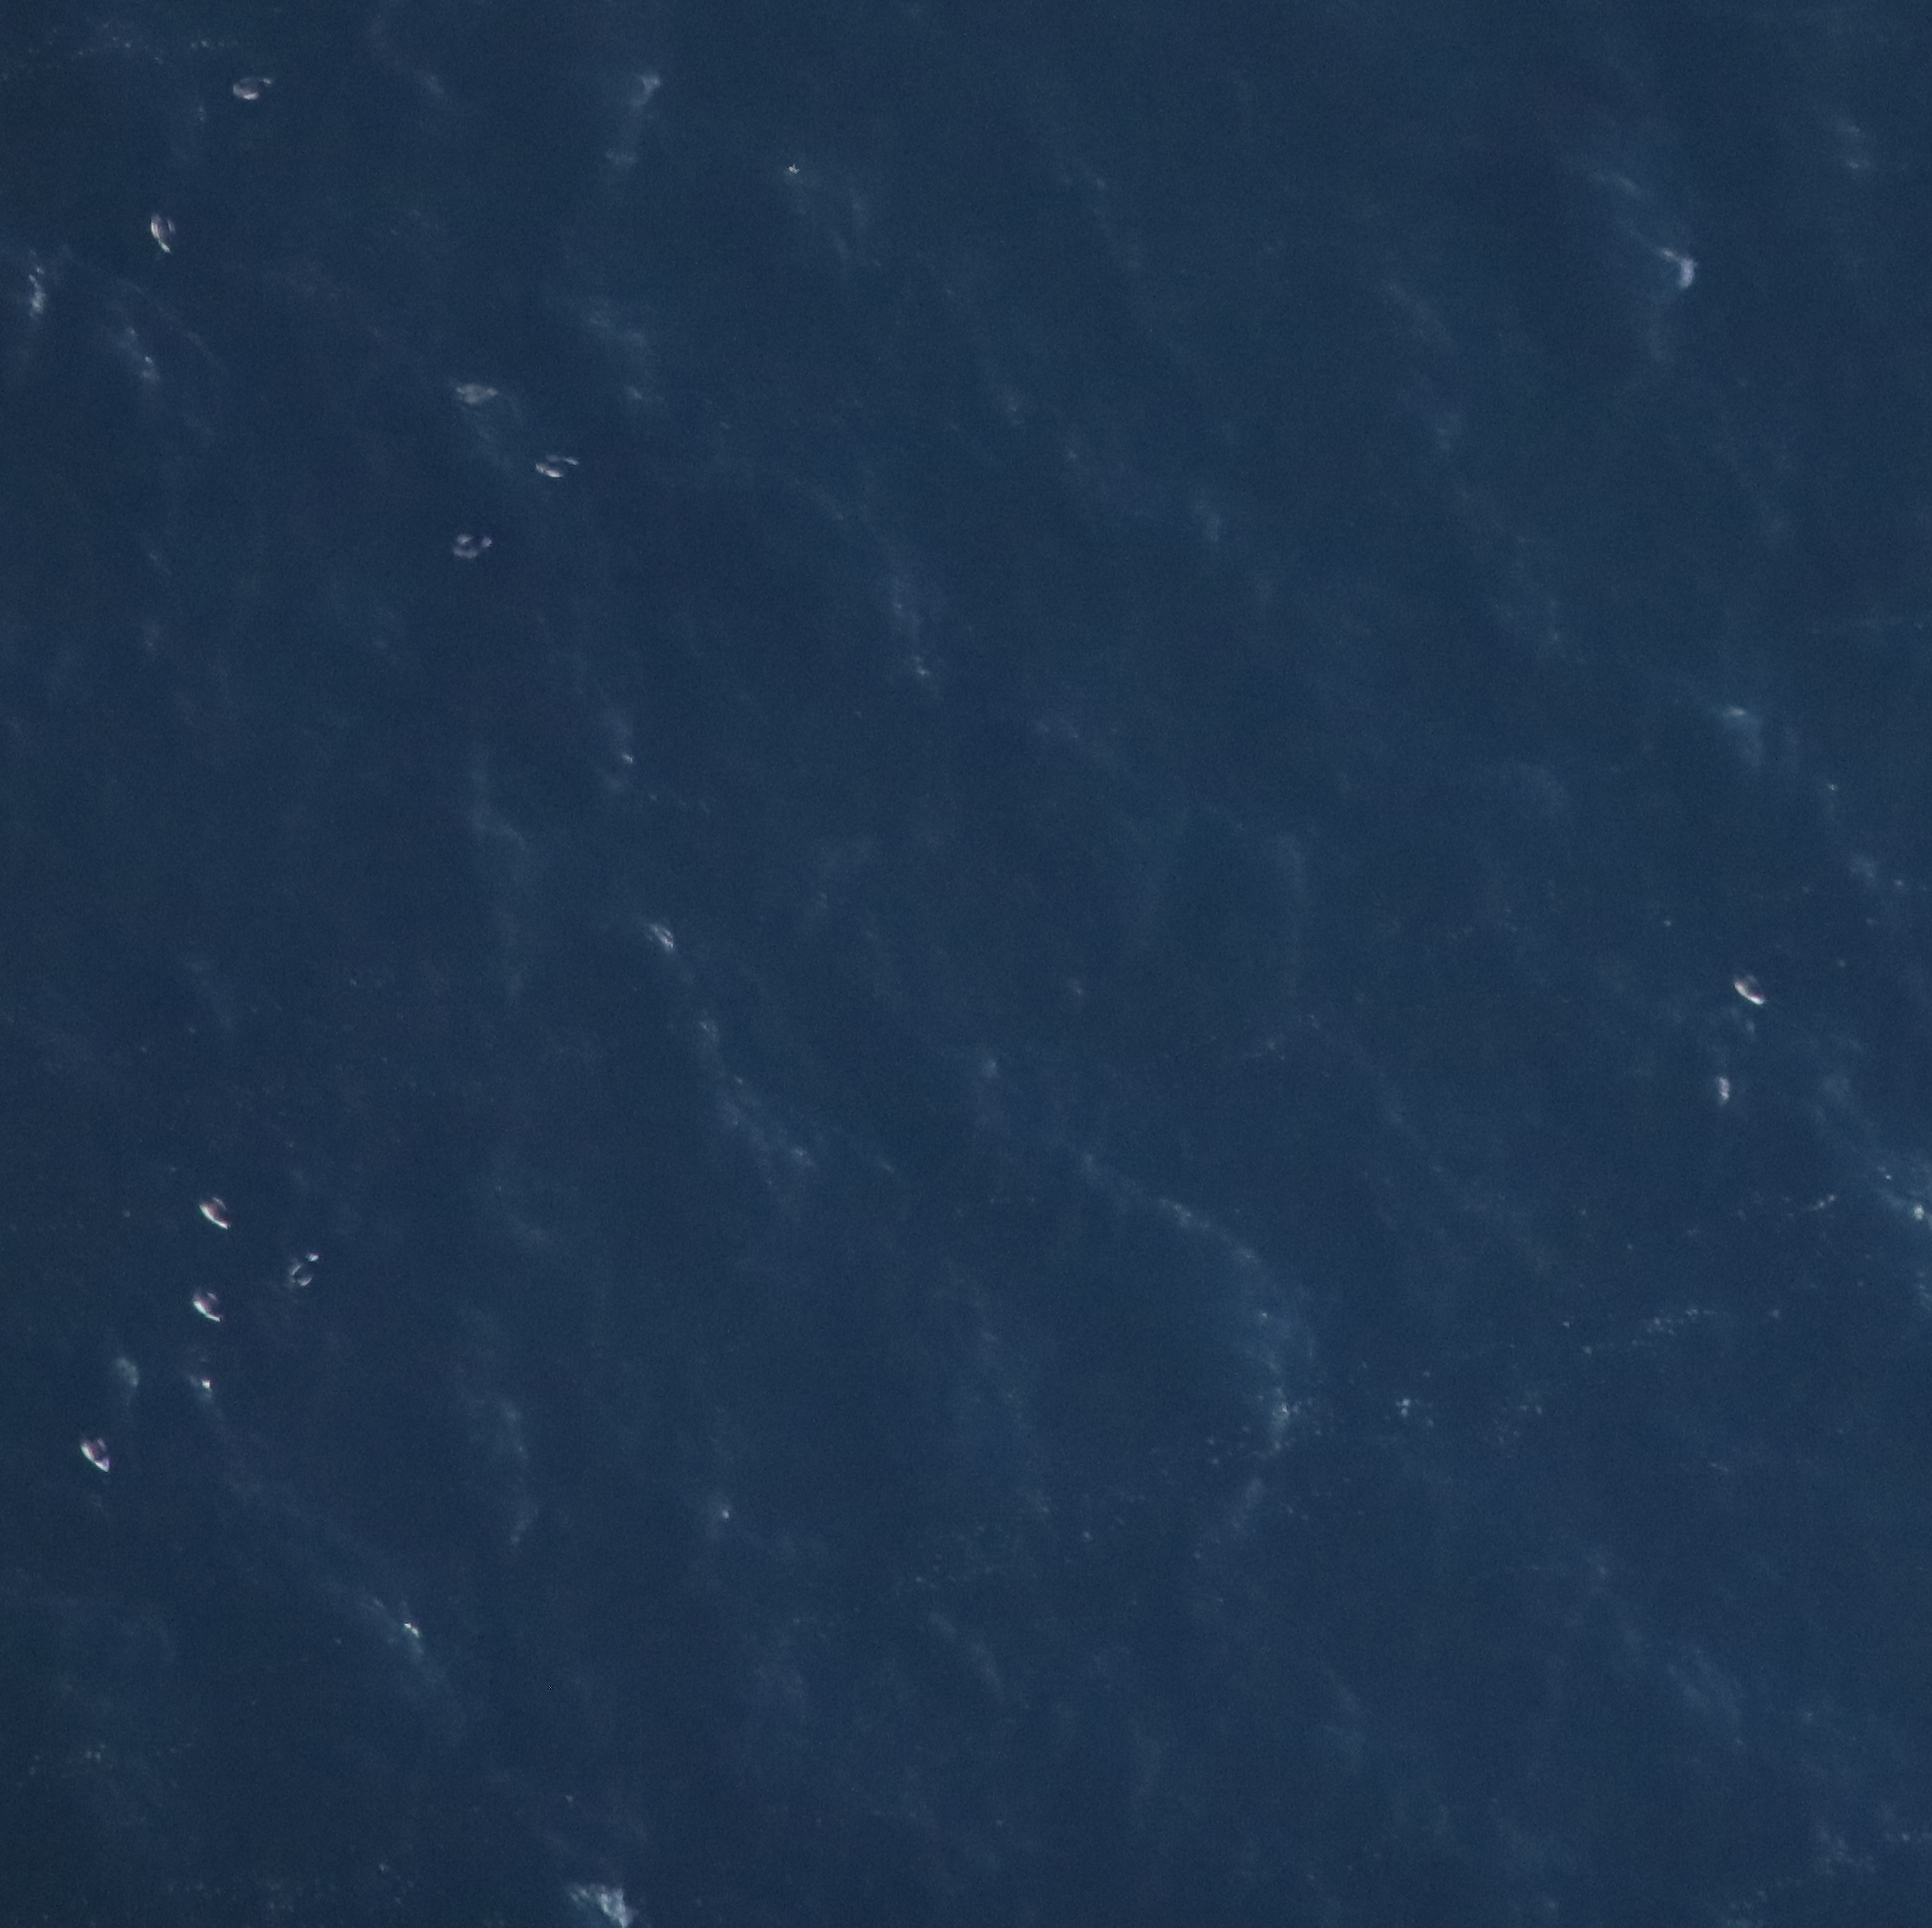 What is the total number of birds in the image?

10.